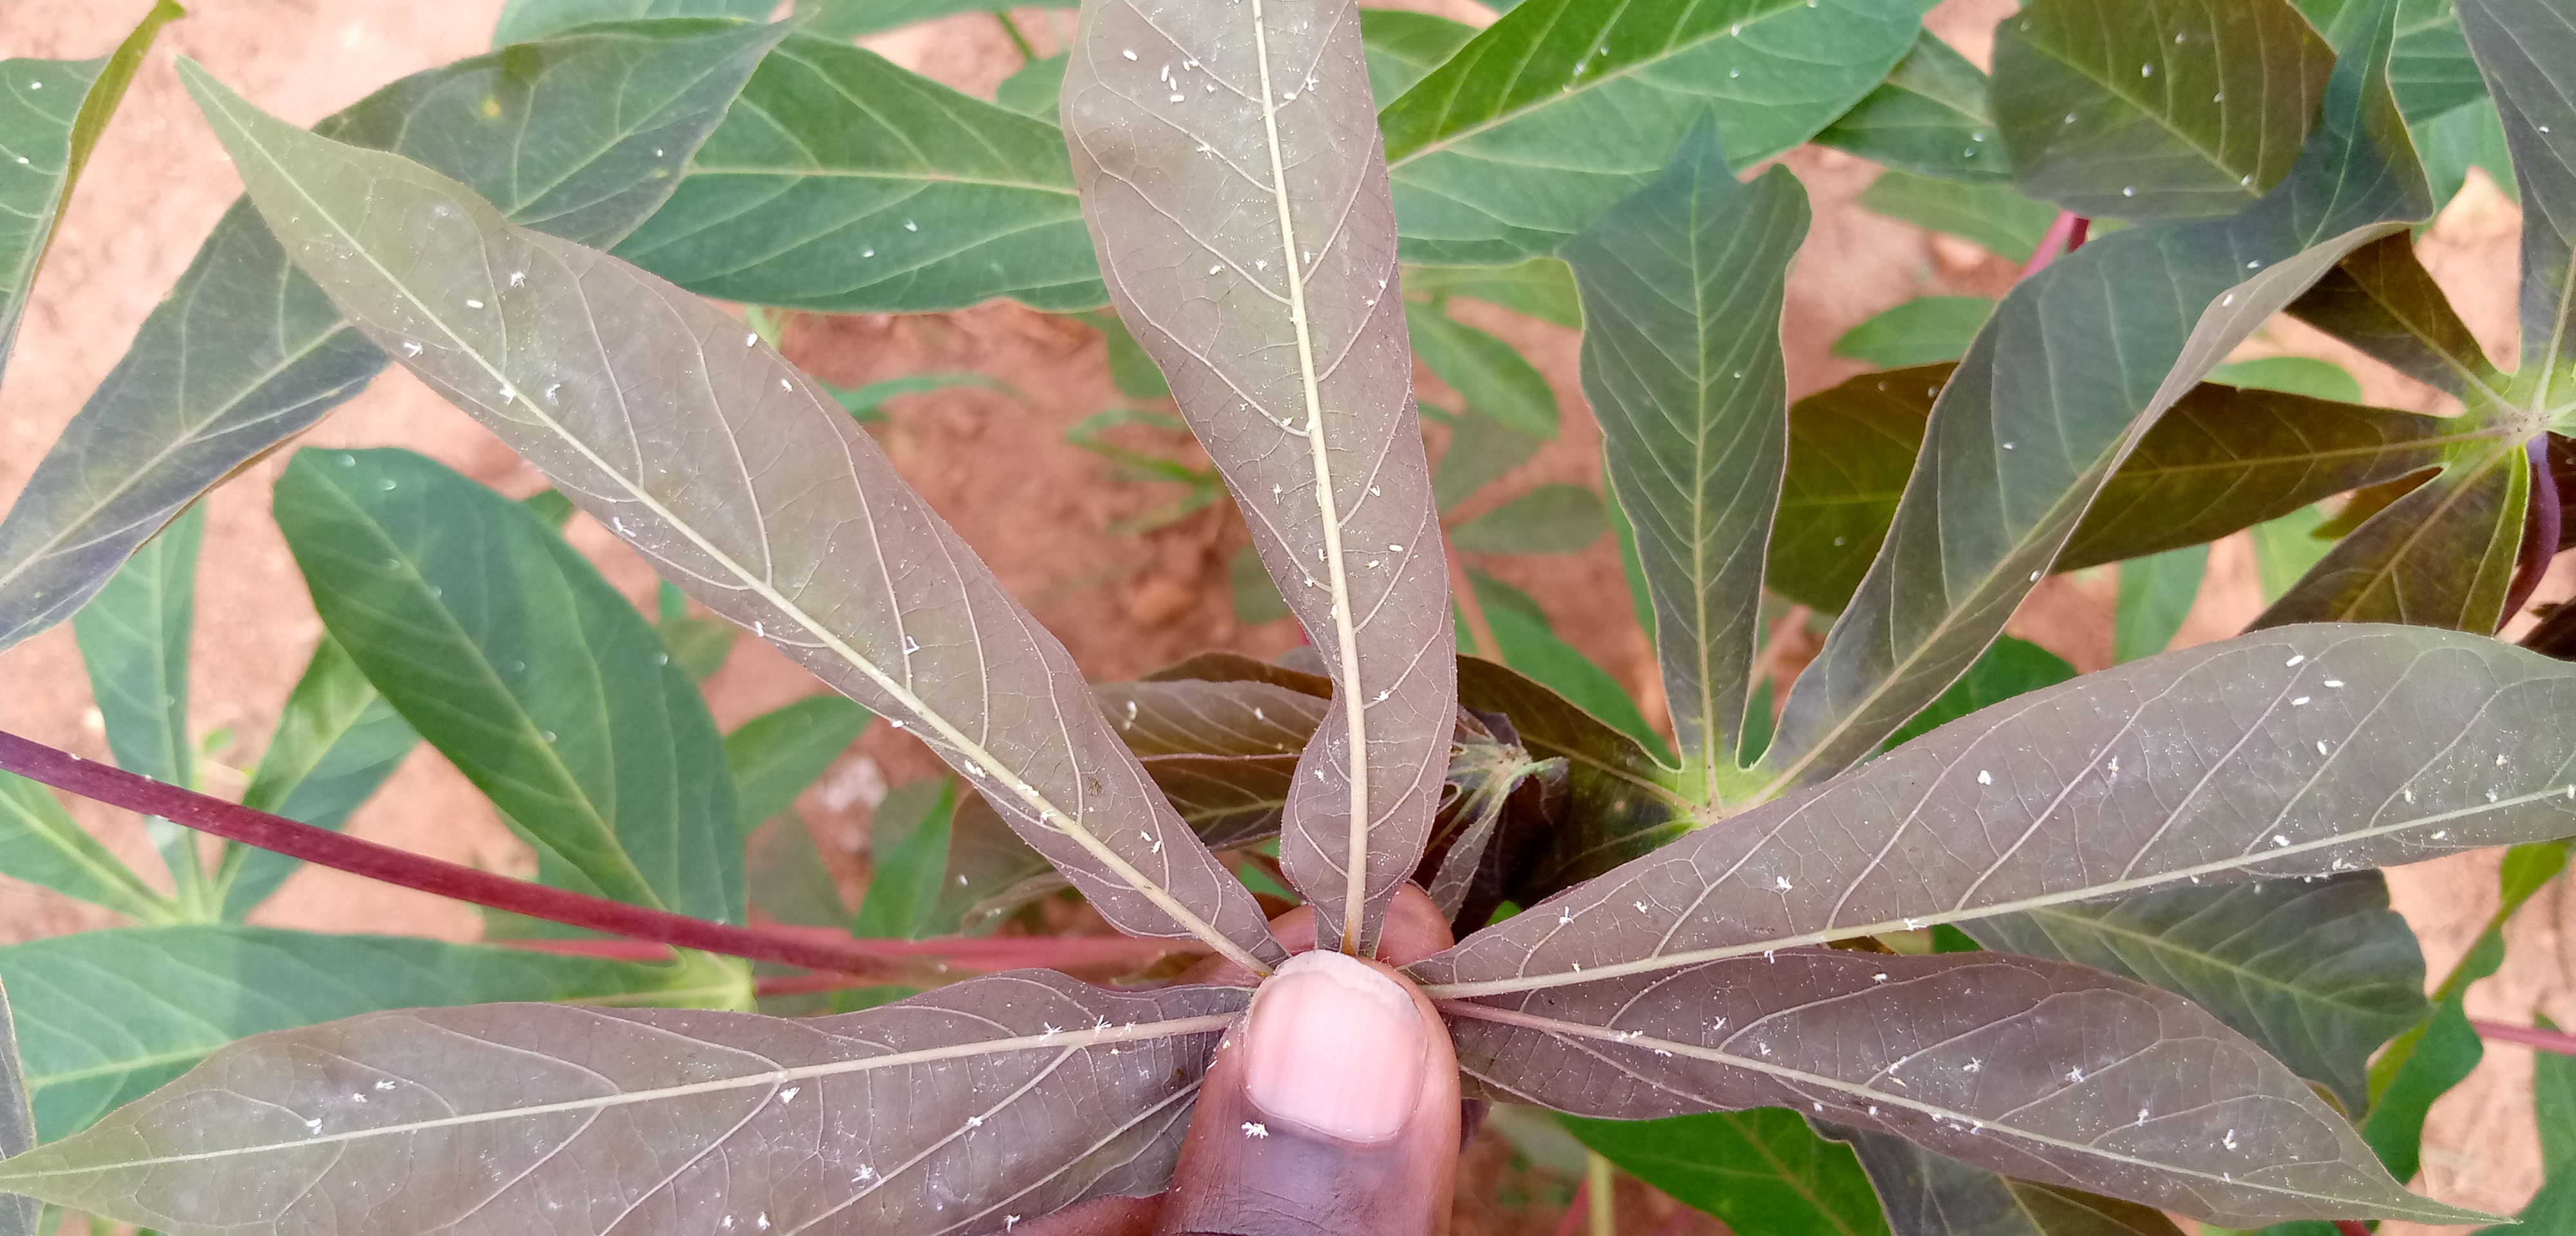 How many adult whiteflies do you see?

60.